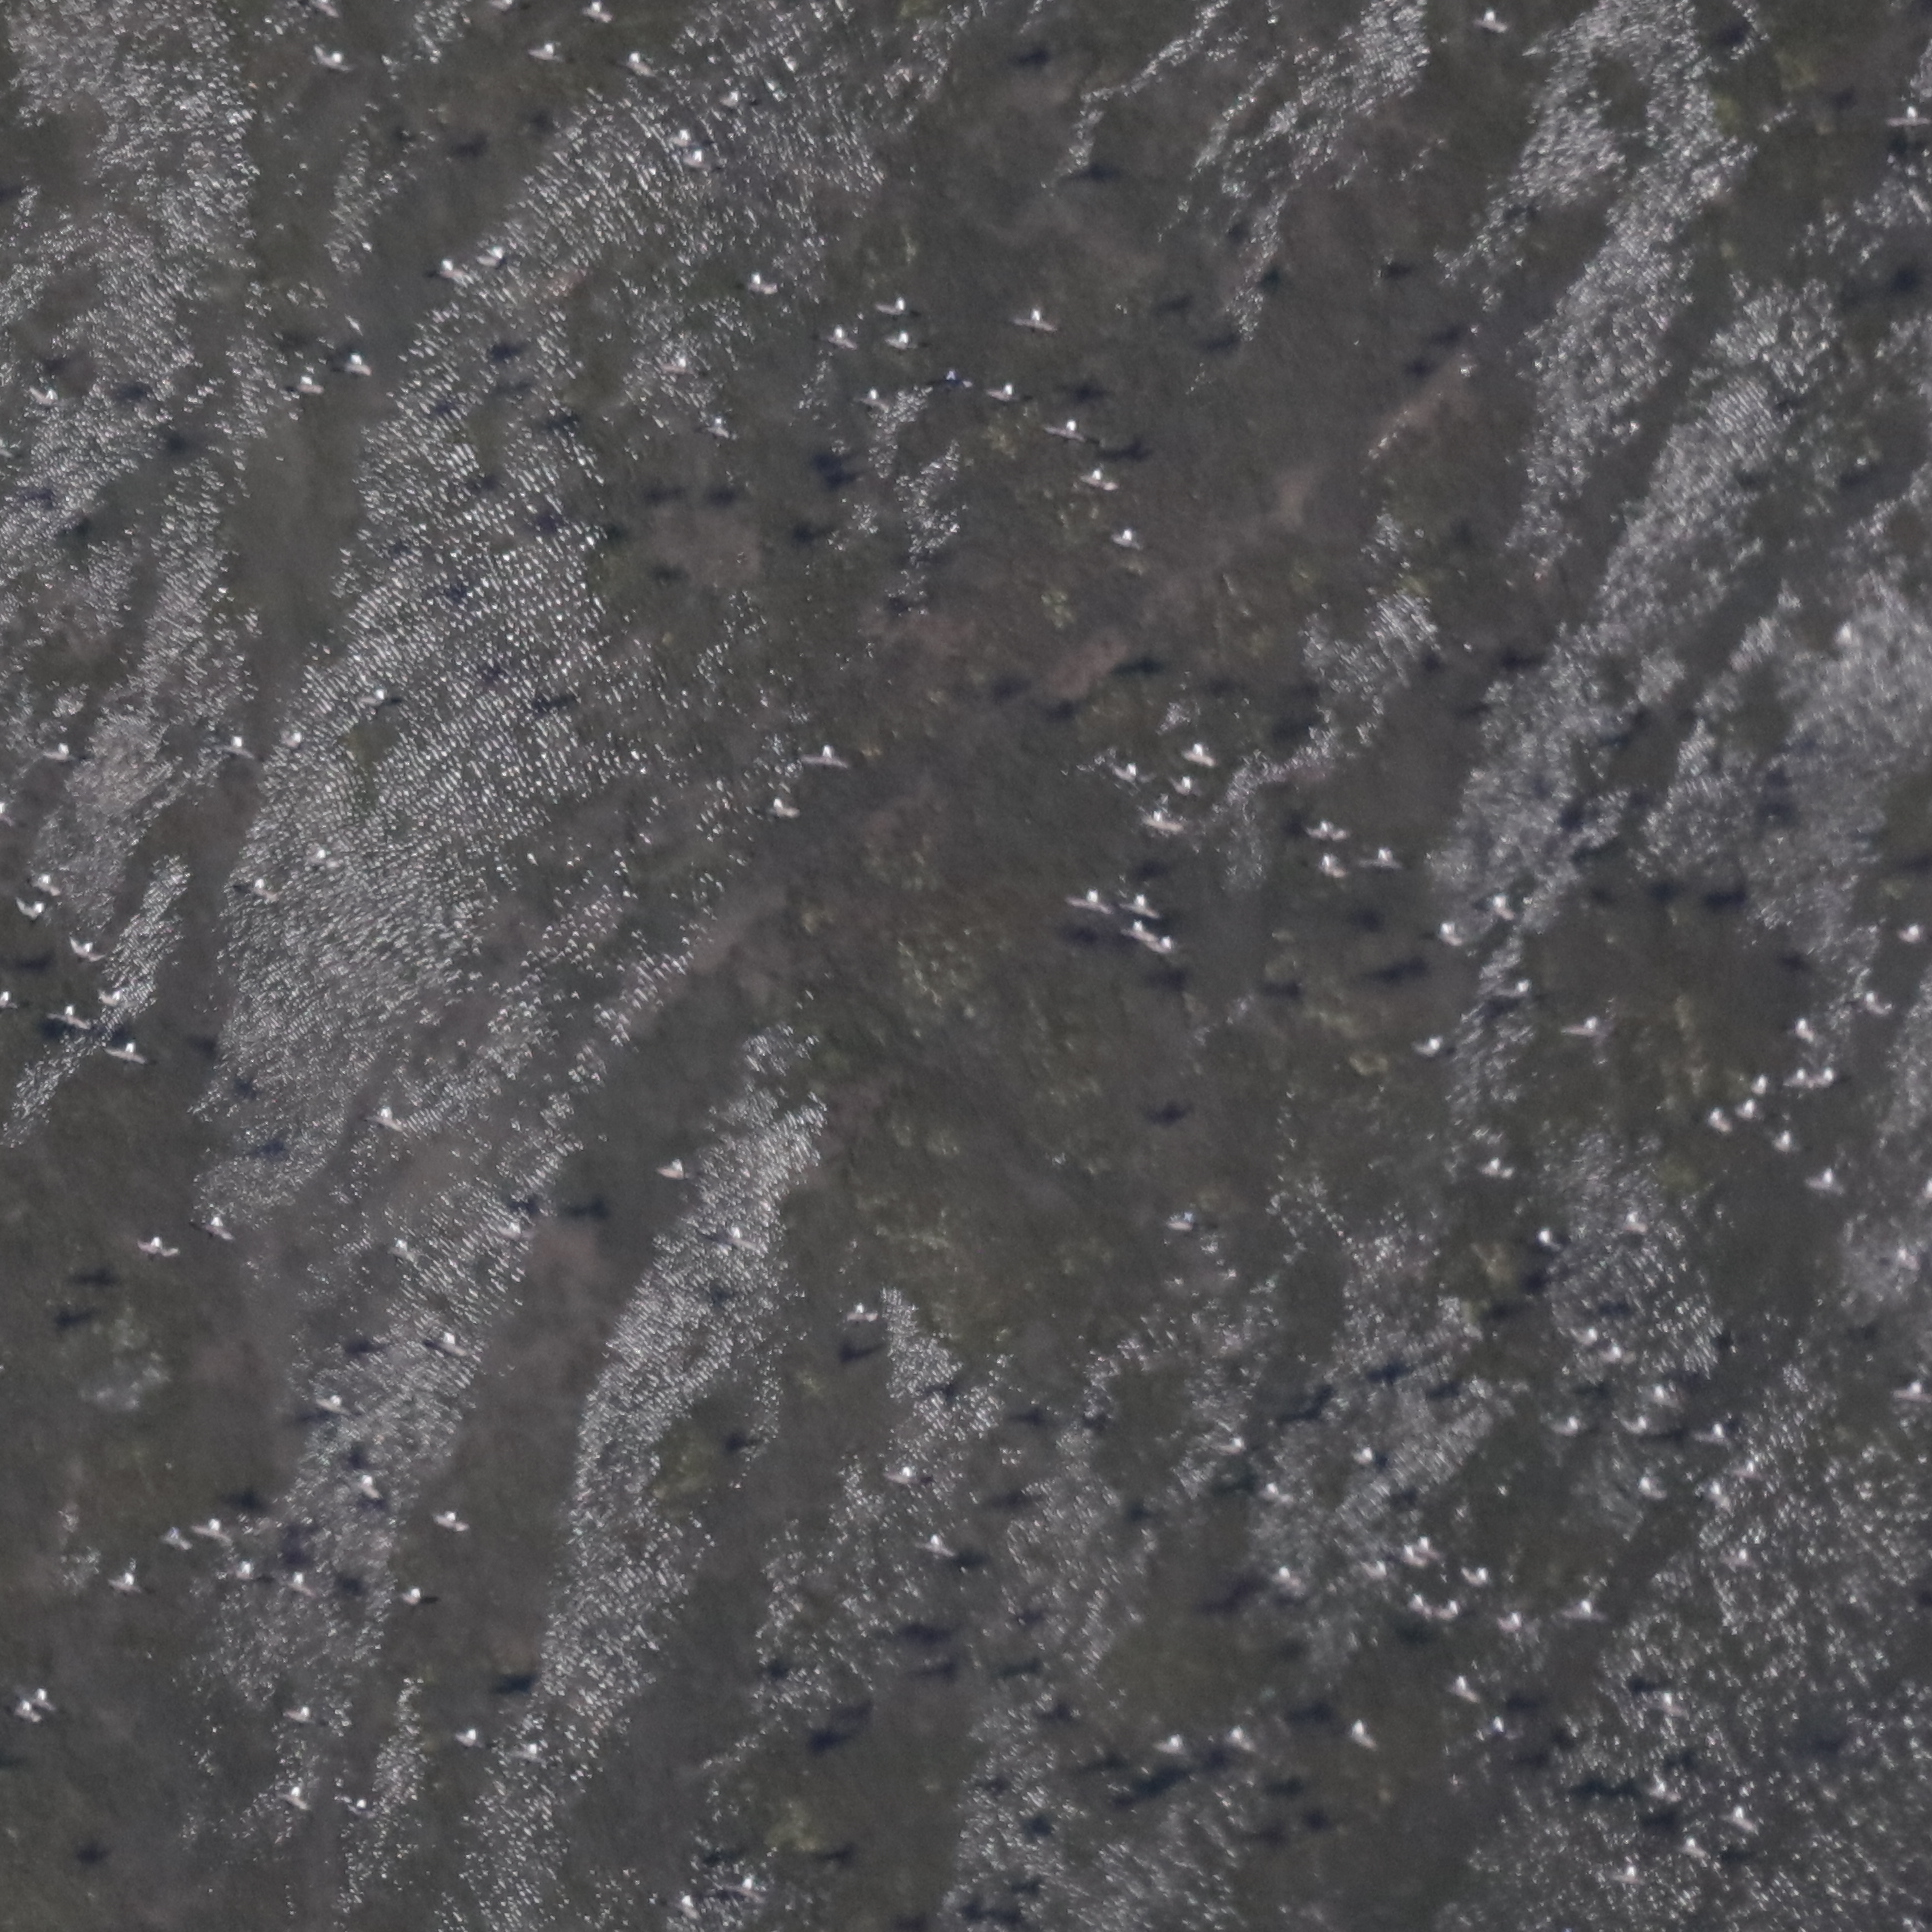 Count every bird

134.